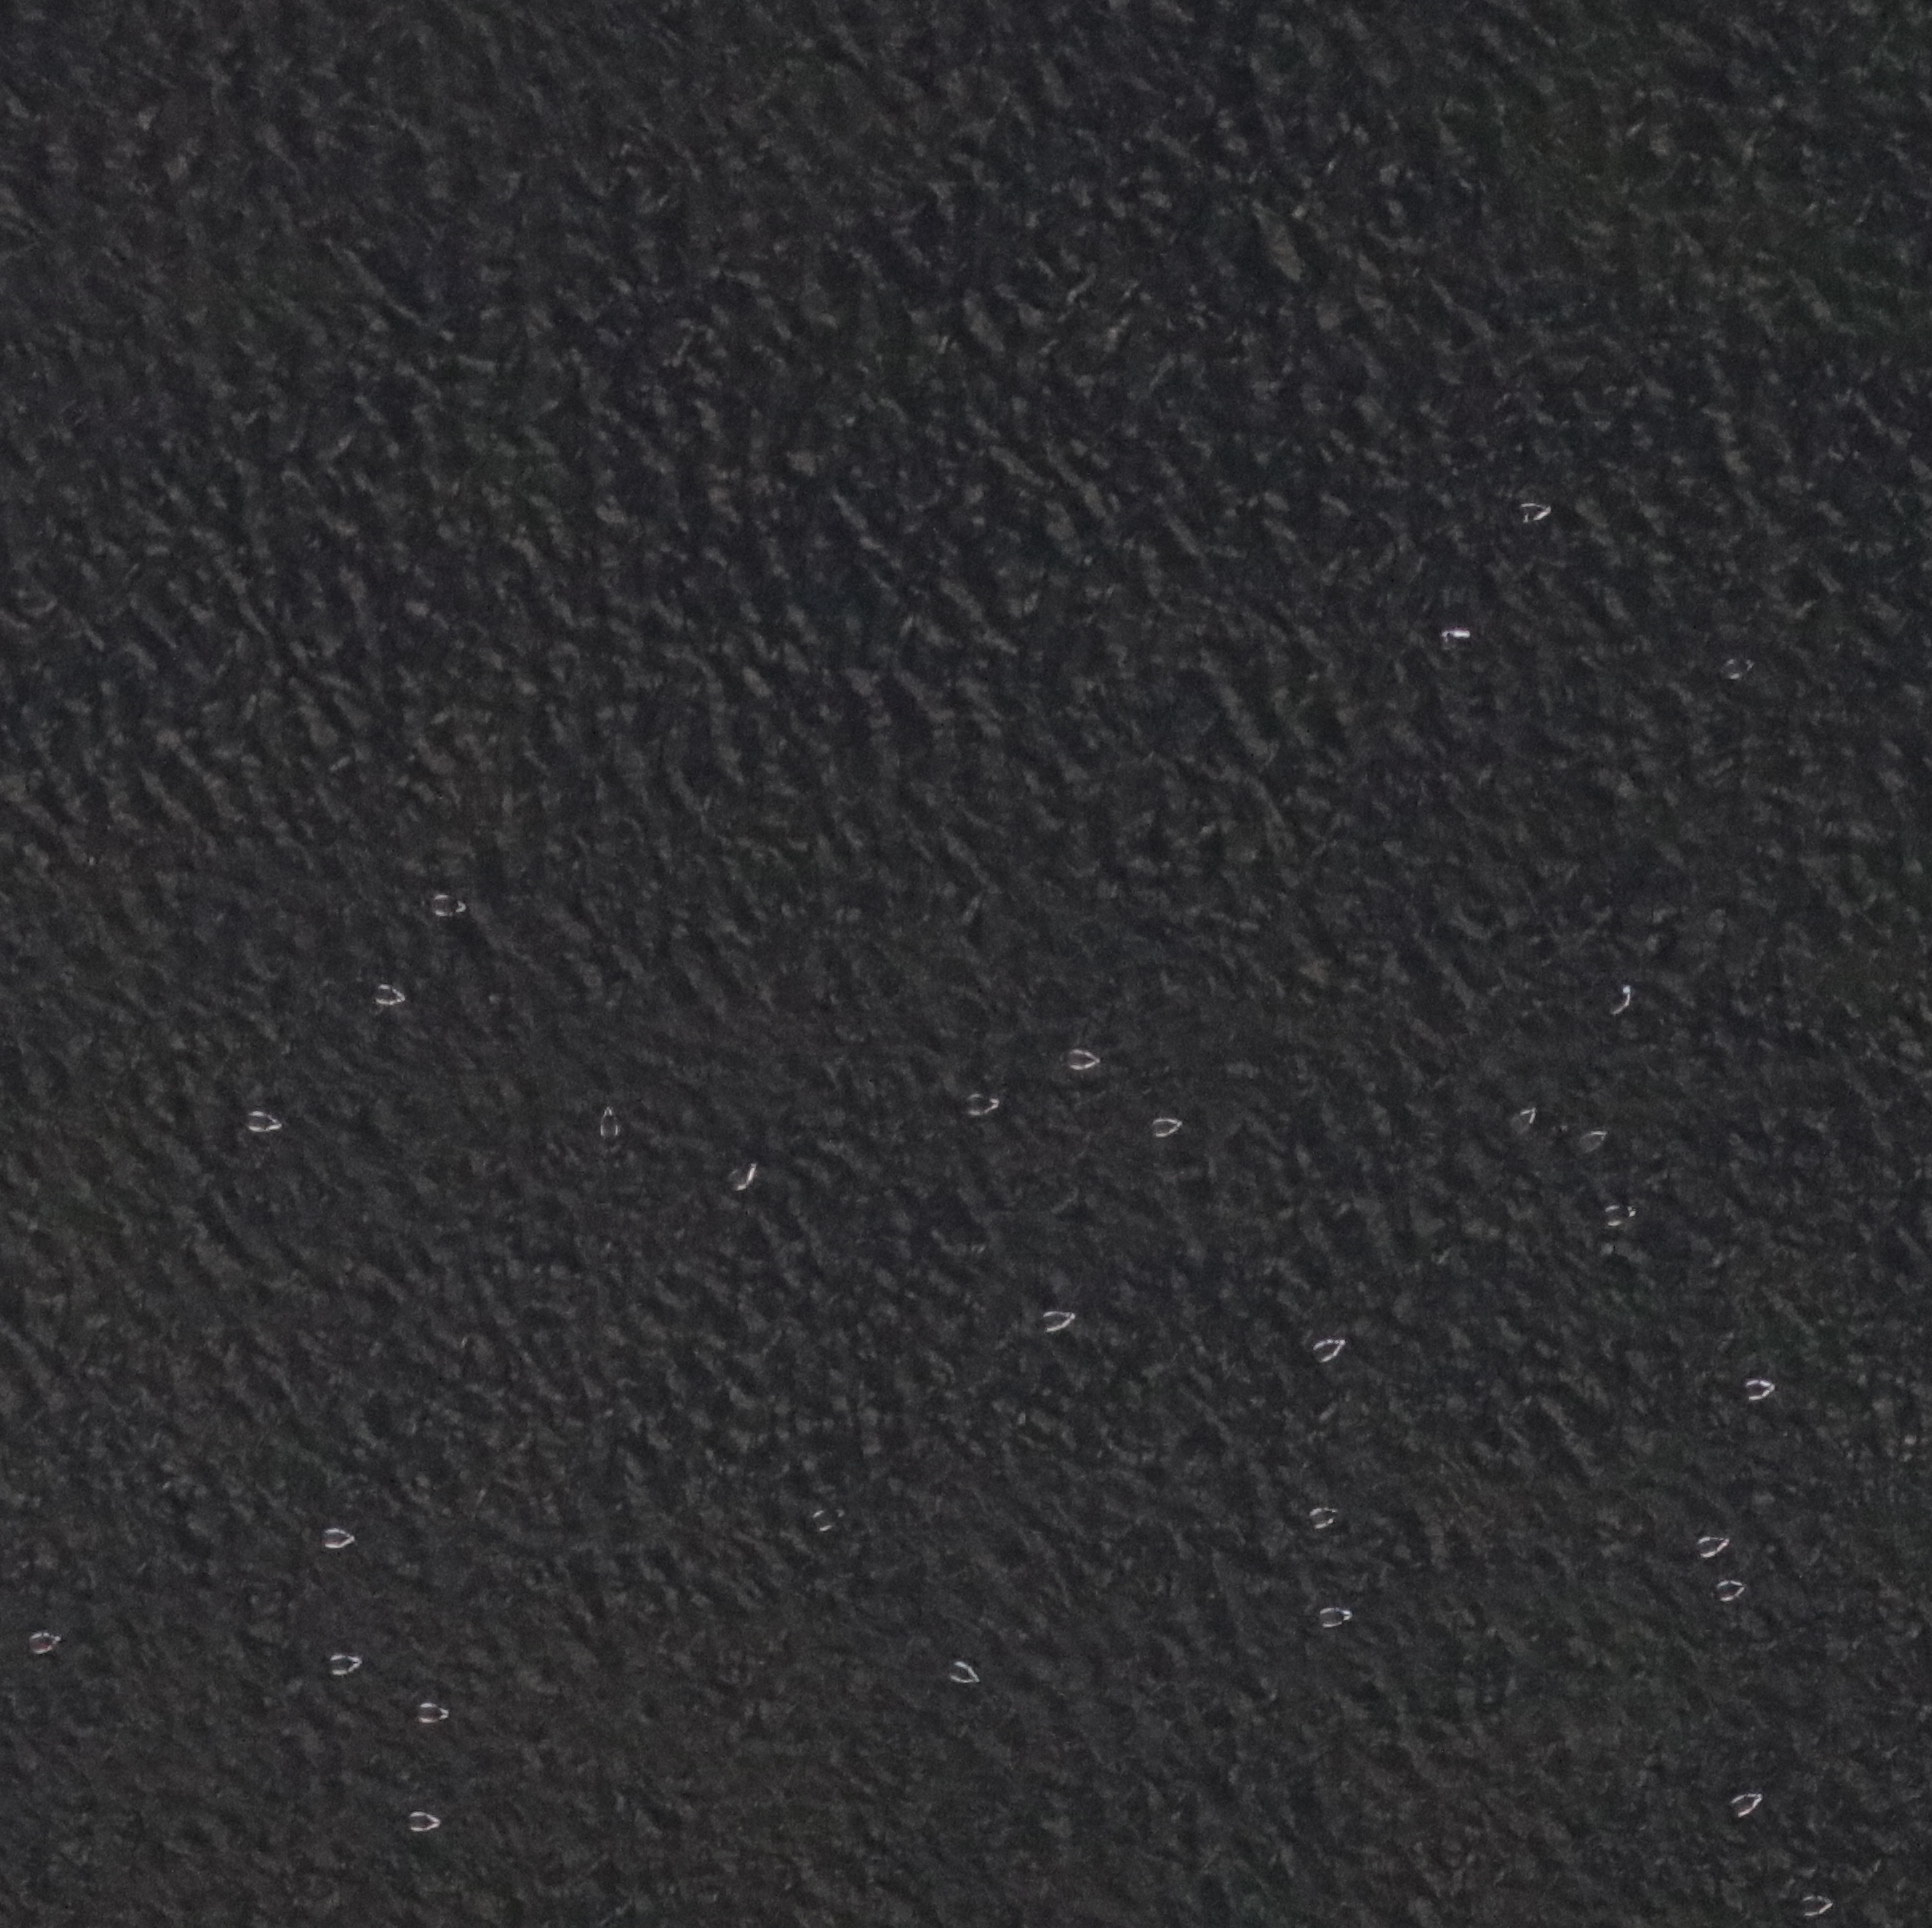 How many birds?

31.